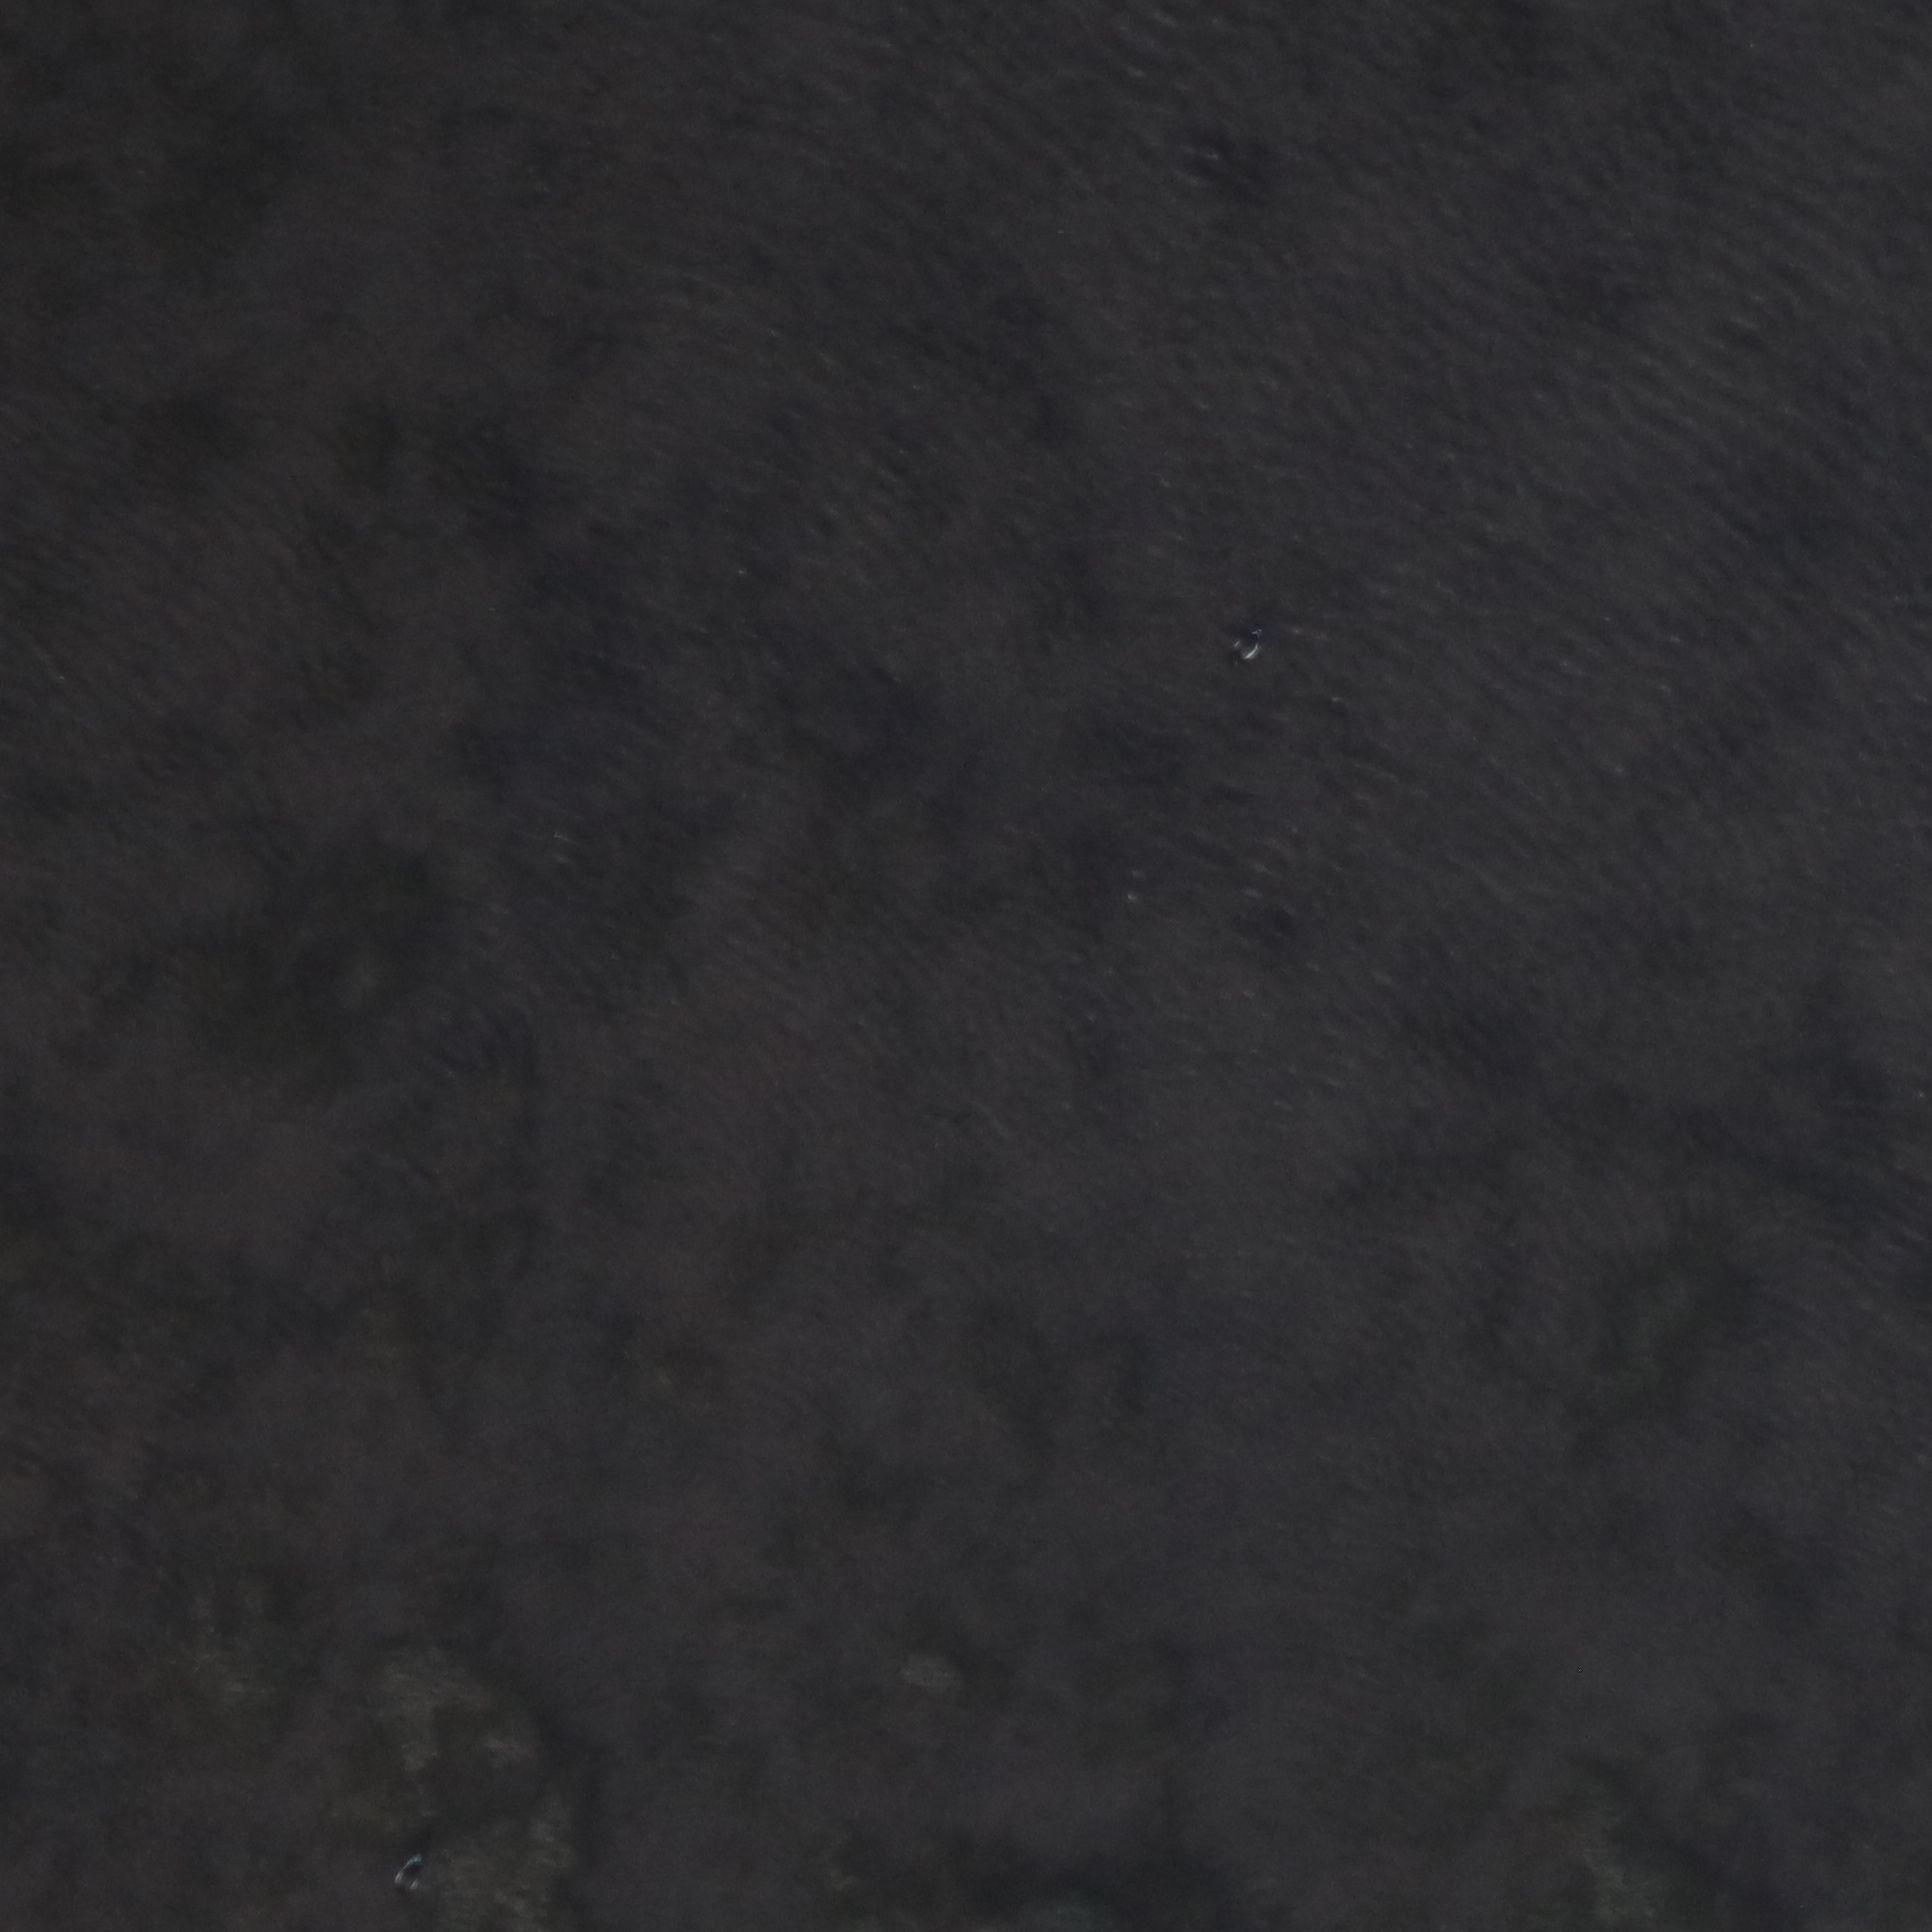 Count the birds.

2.